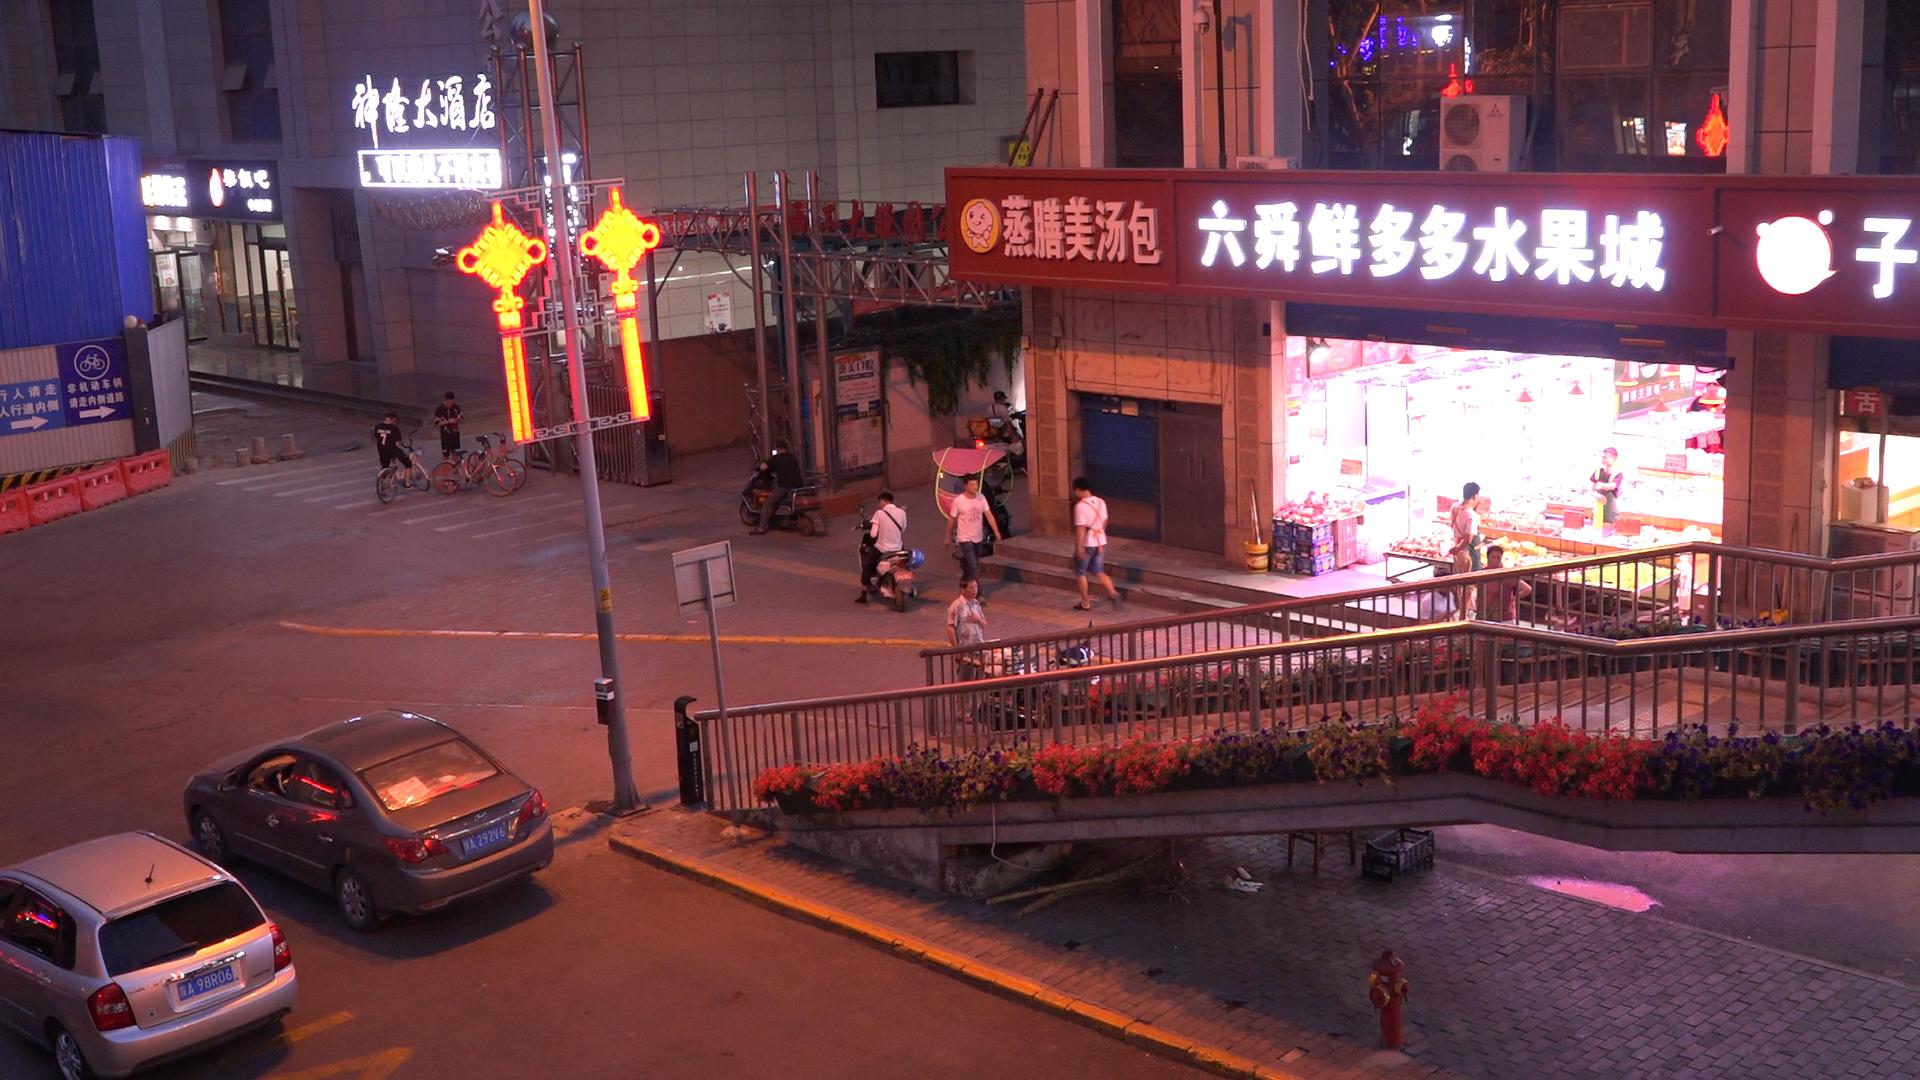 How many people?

12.